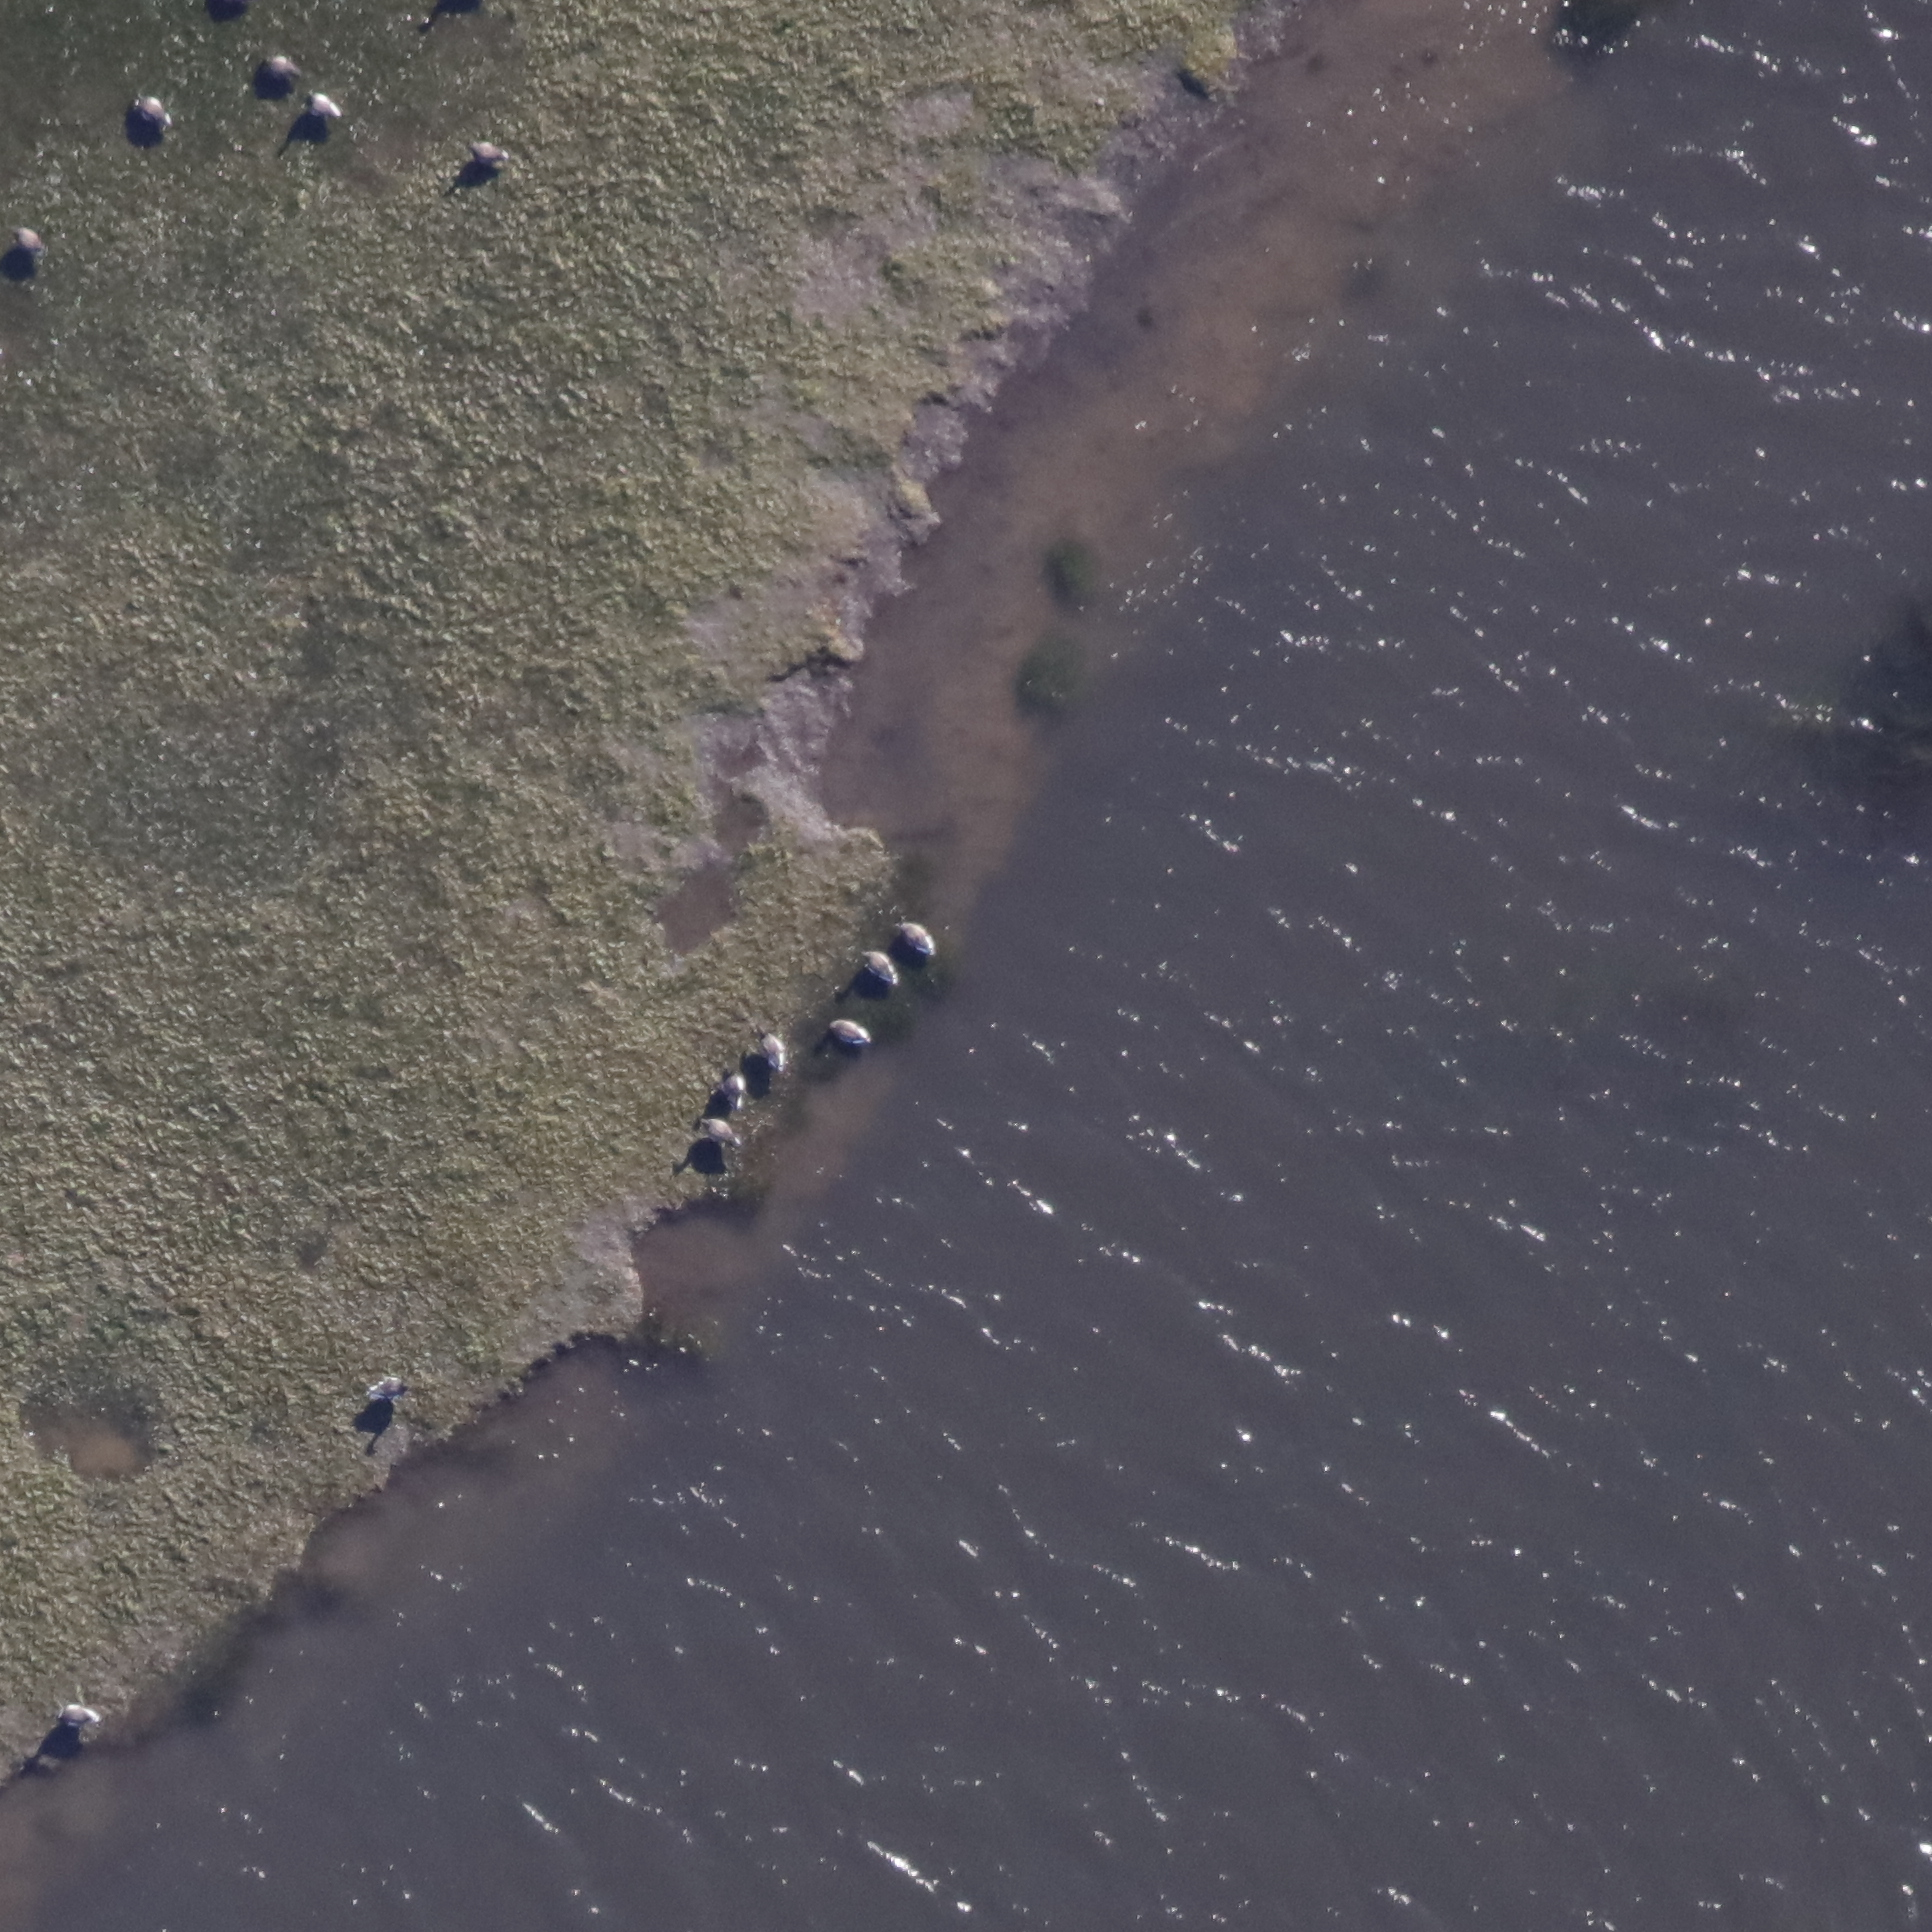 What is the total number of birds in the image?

13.